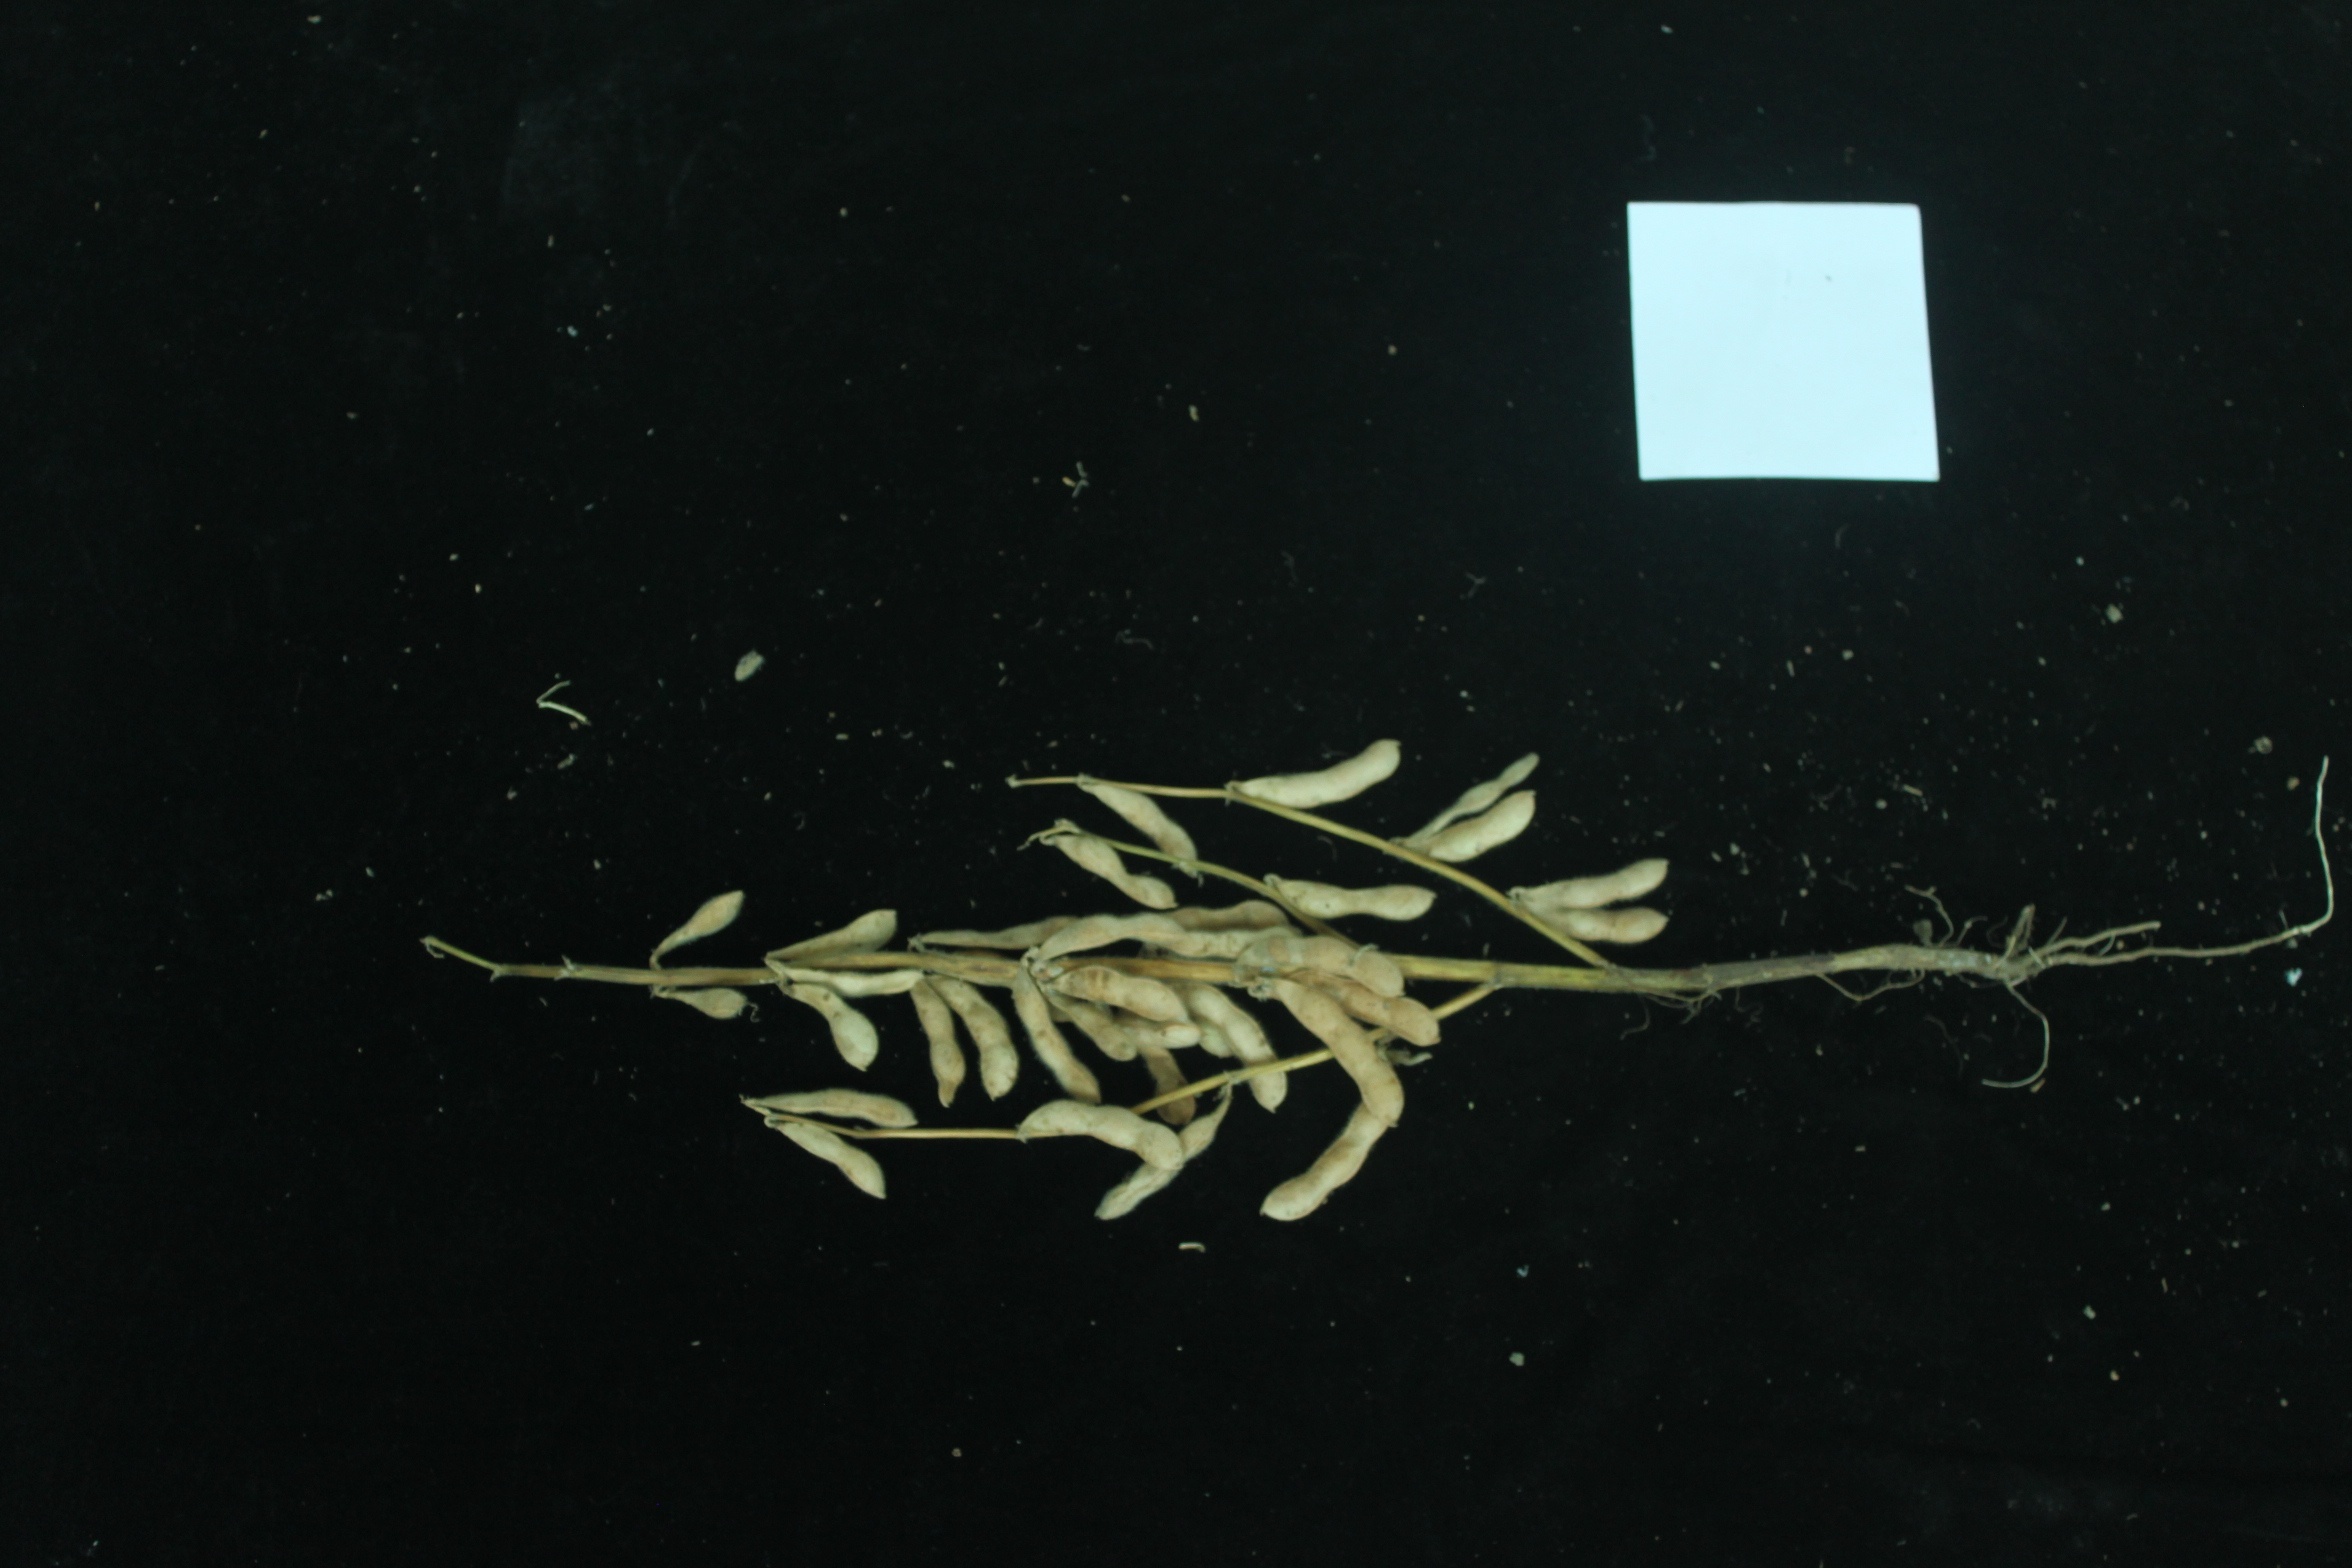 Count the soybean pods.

34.